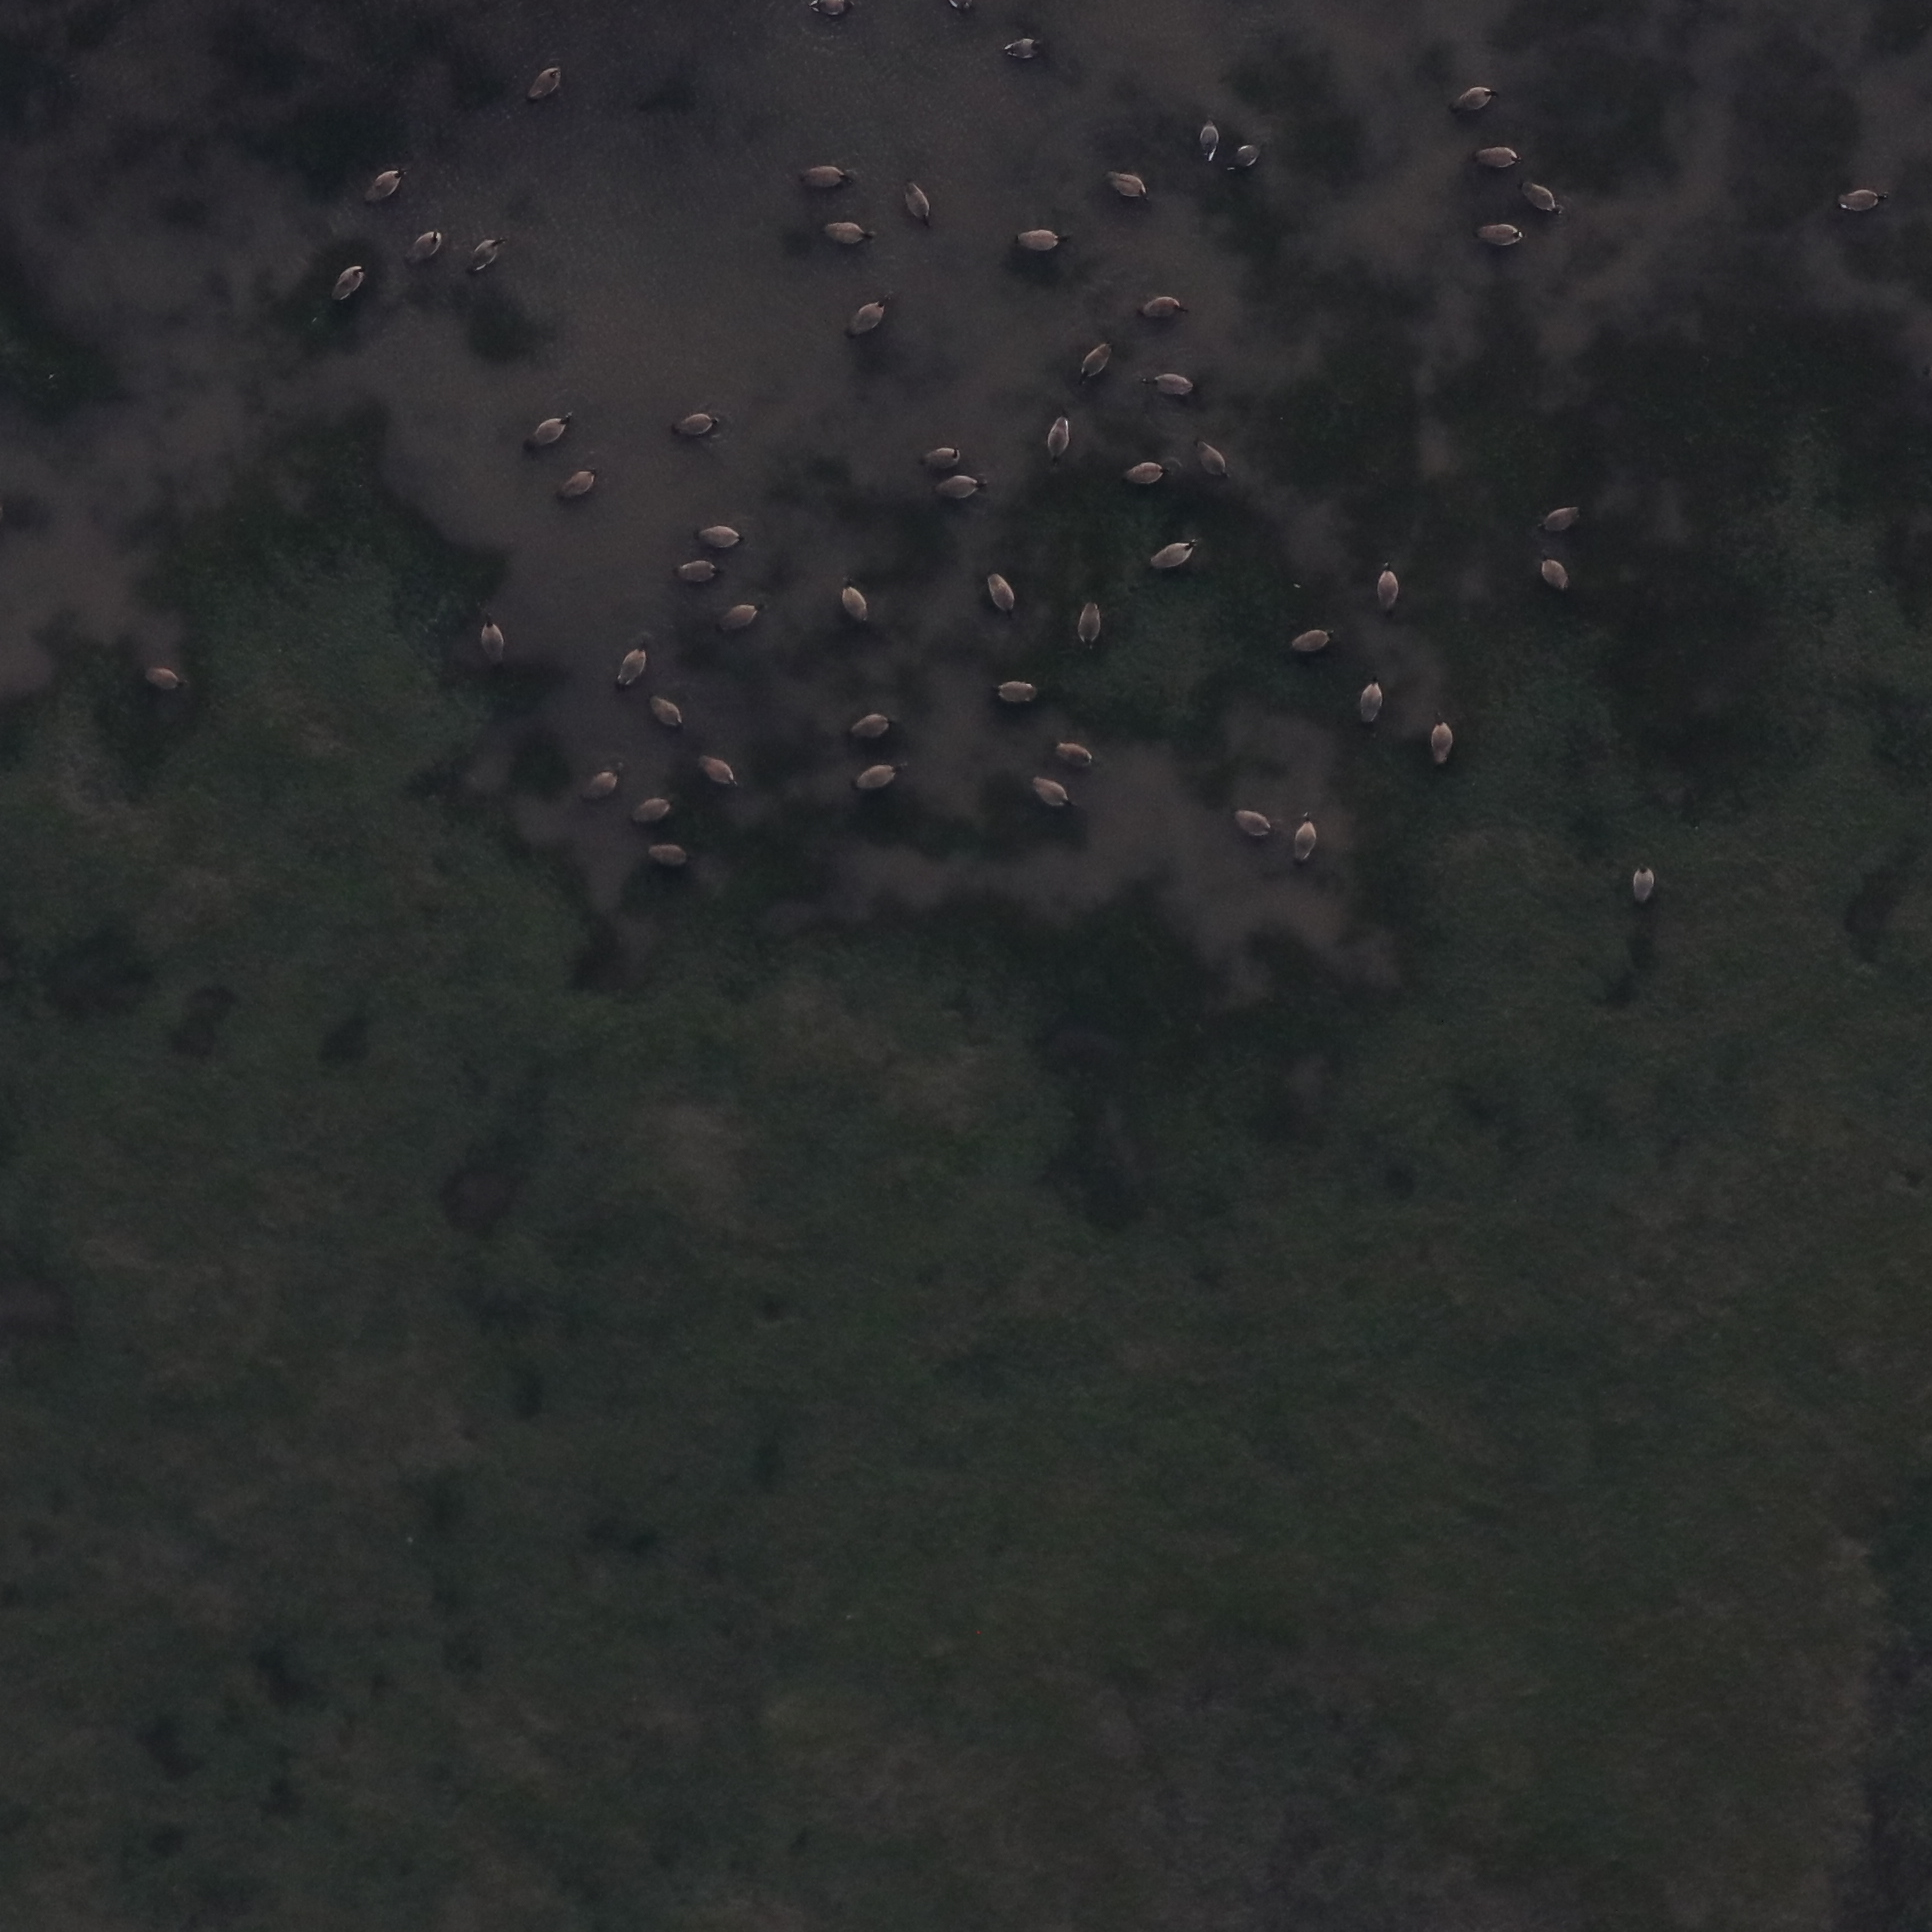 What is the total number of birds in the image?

60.